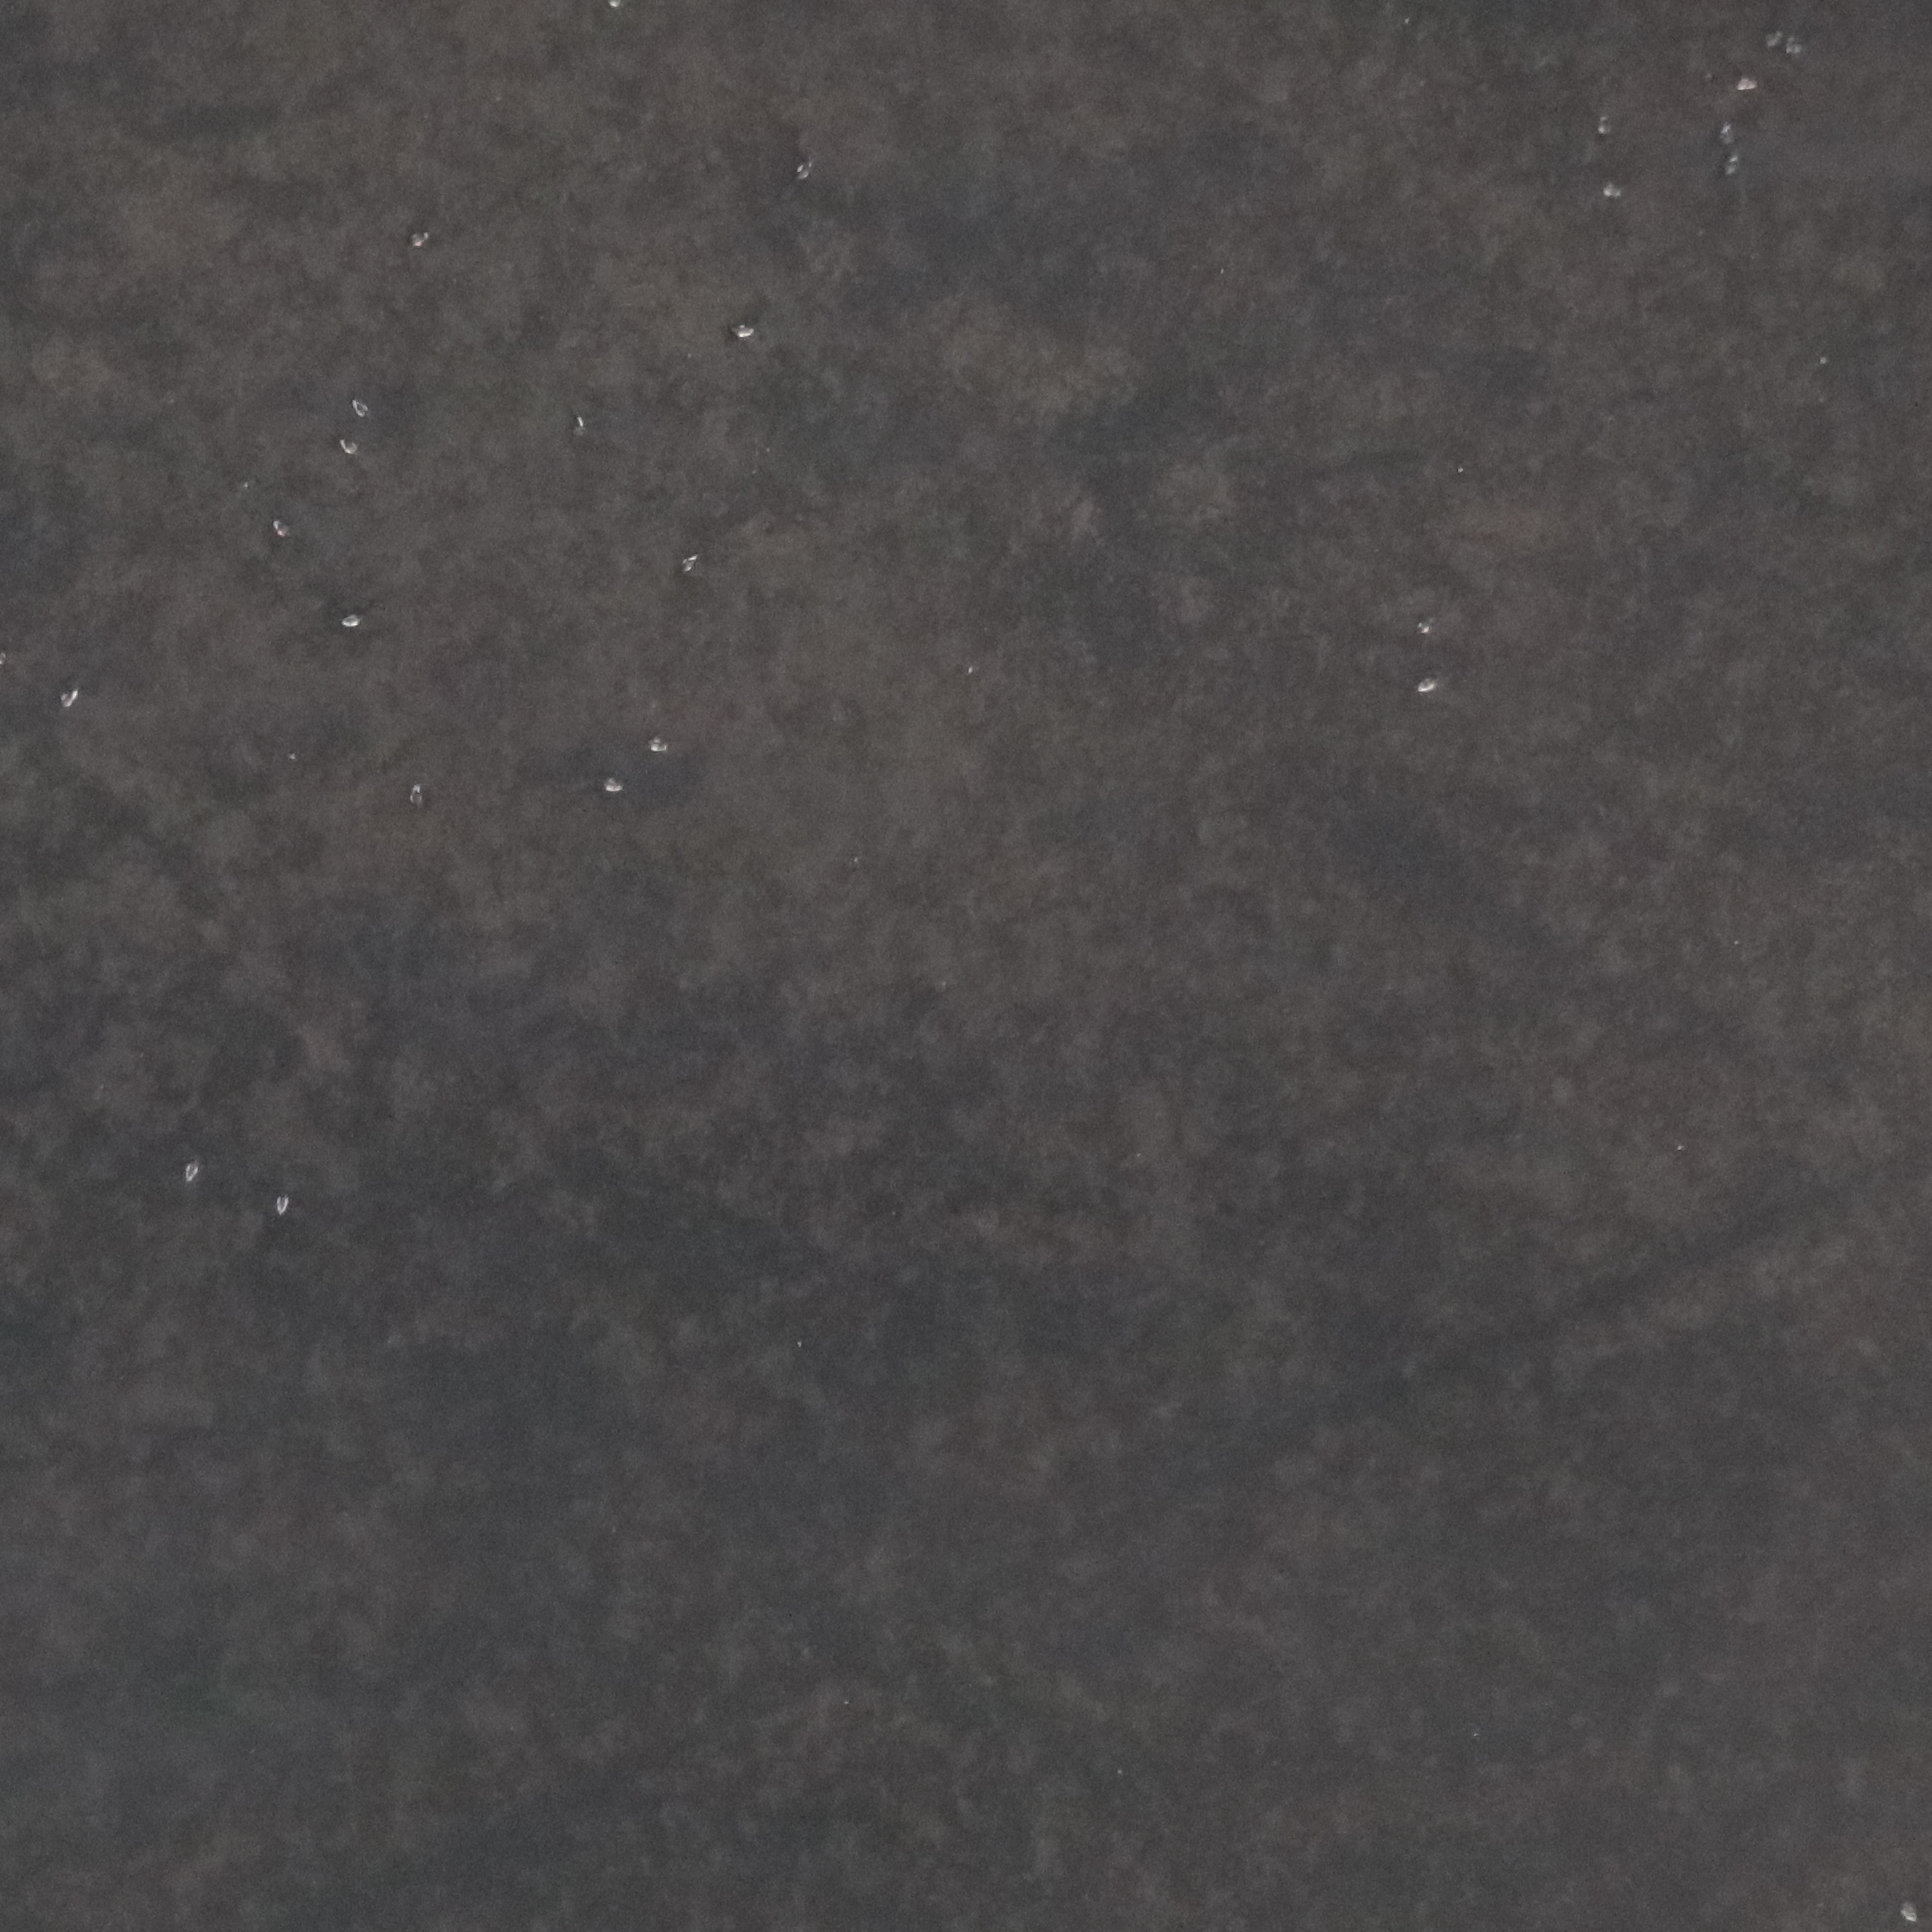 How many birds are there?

25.